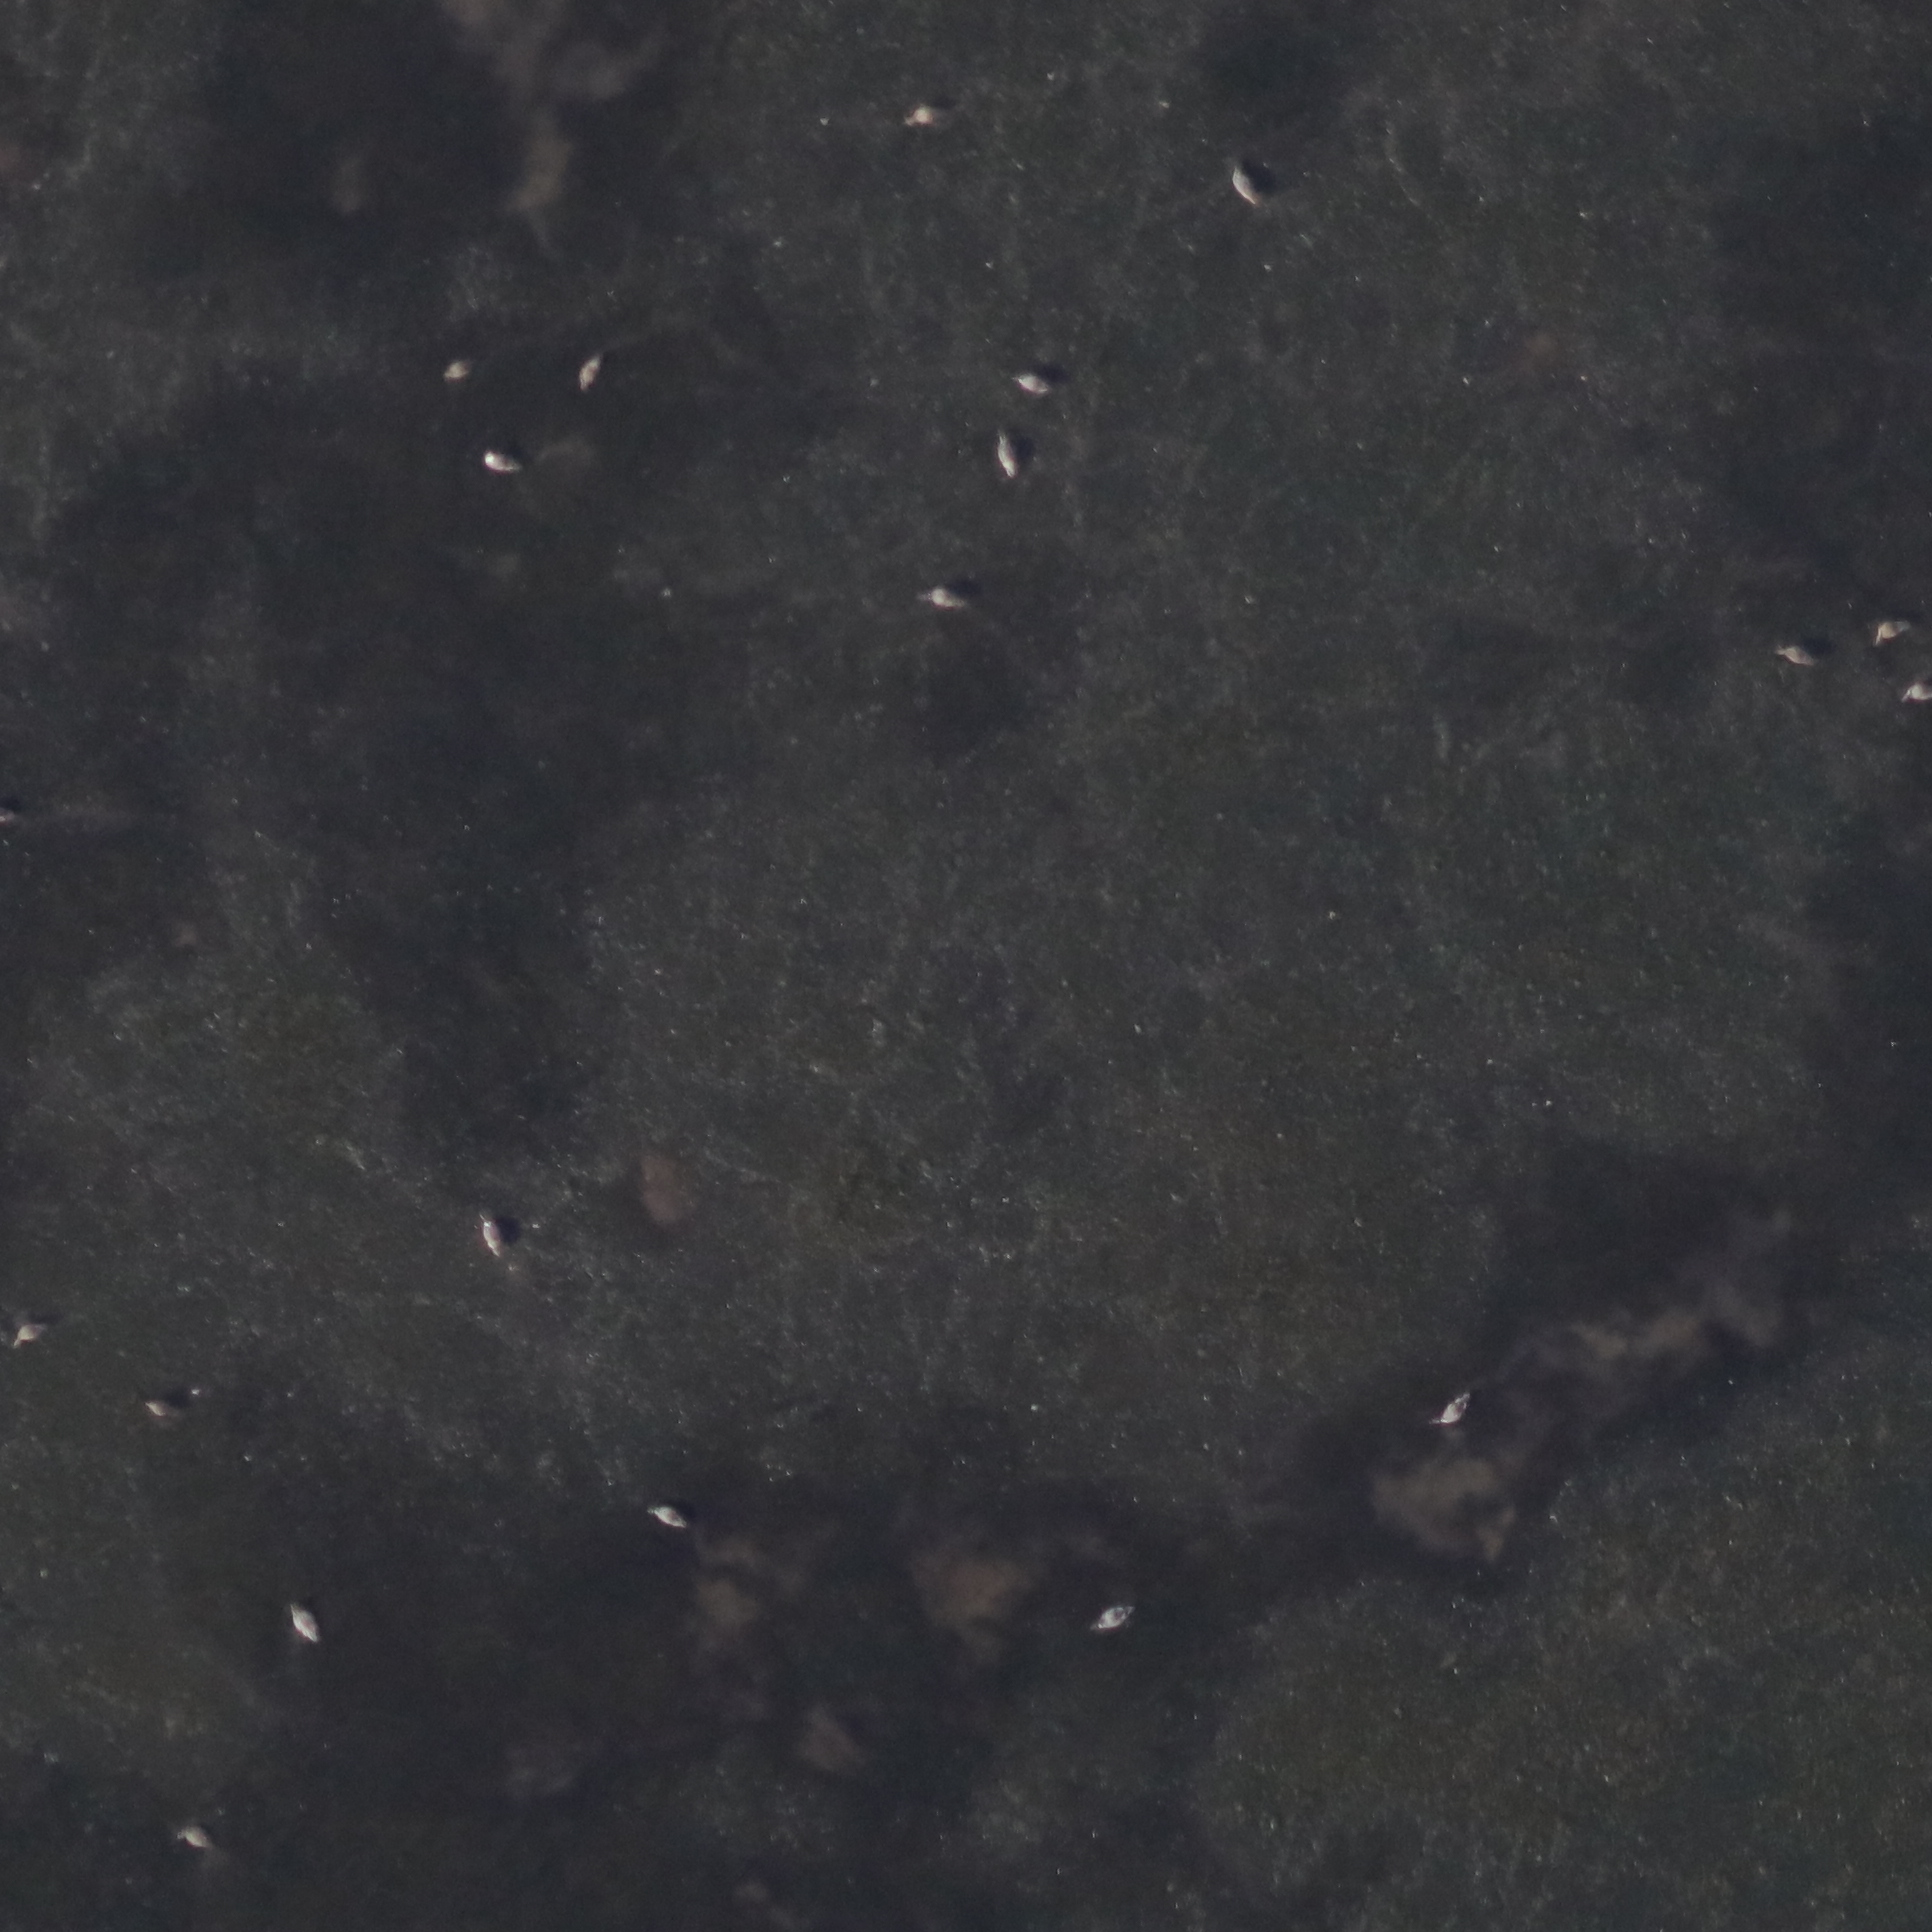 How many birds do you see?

19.